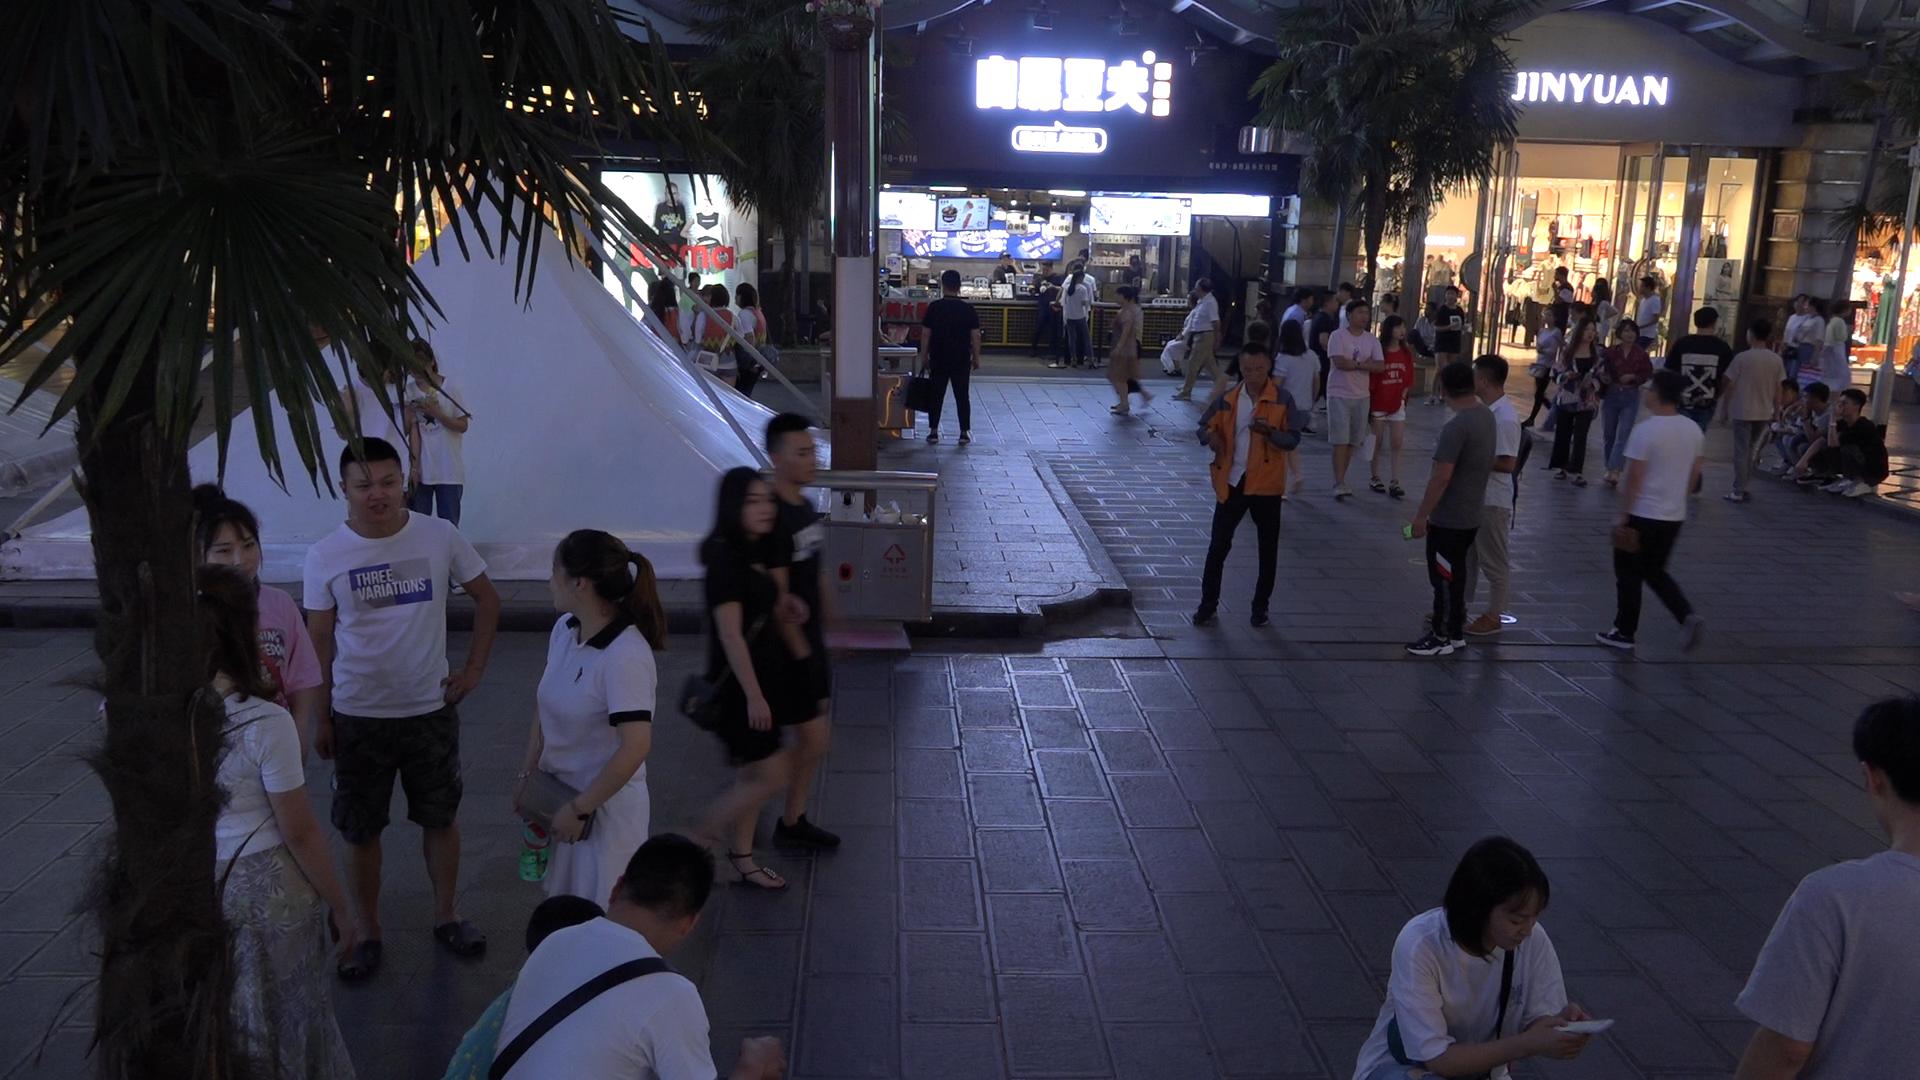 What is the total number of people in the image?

61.